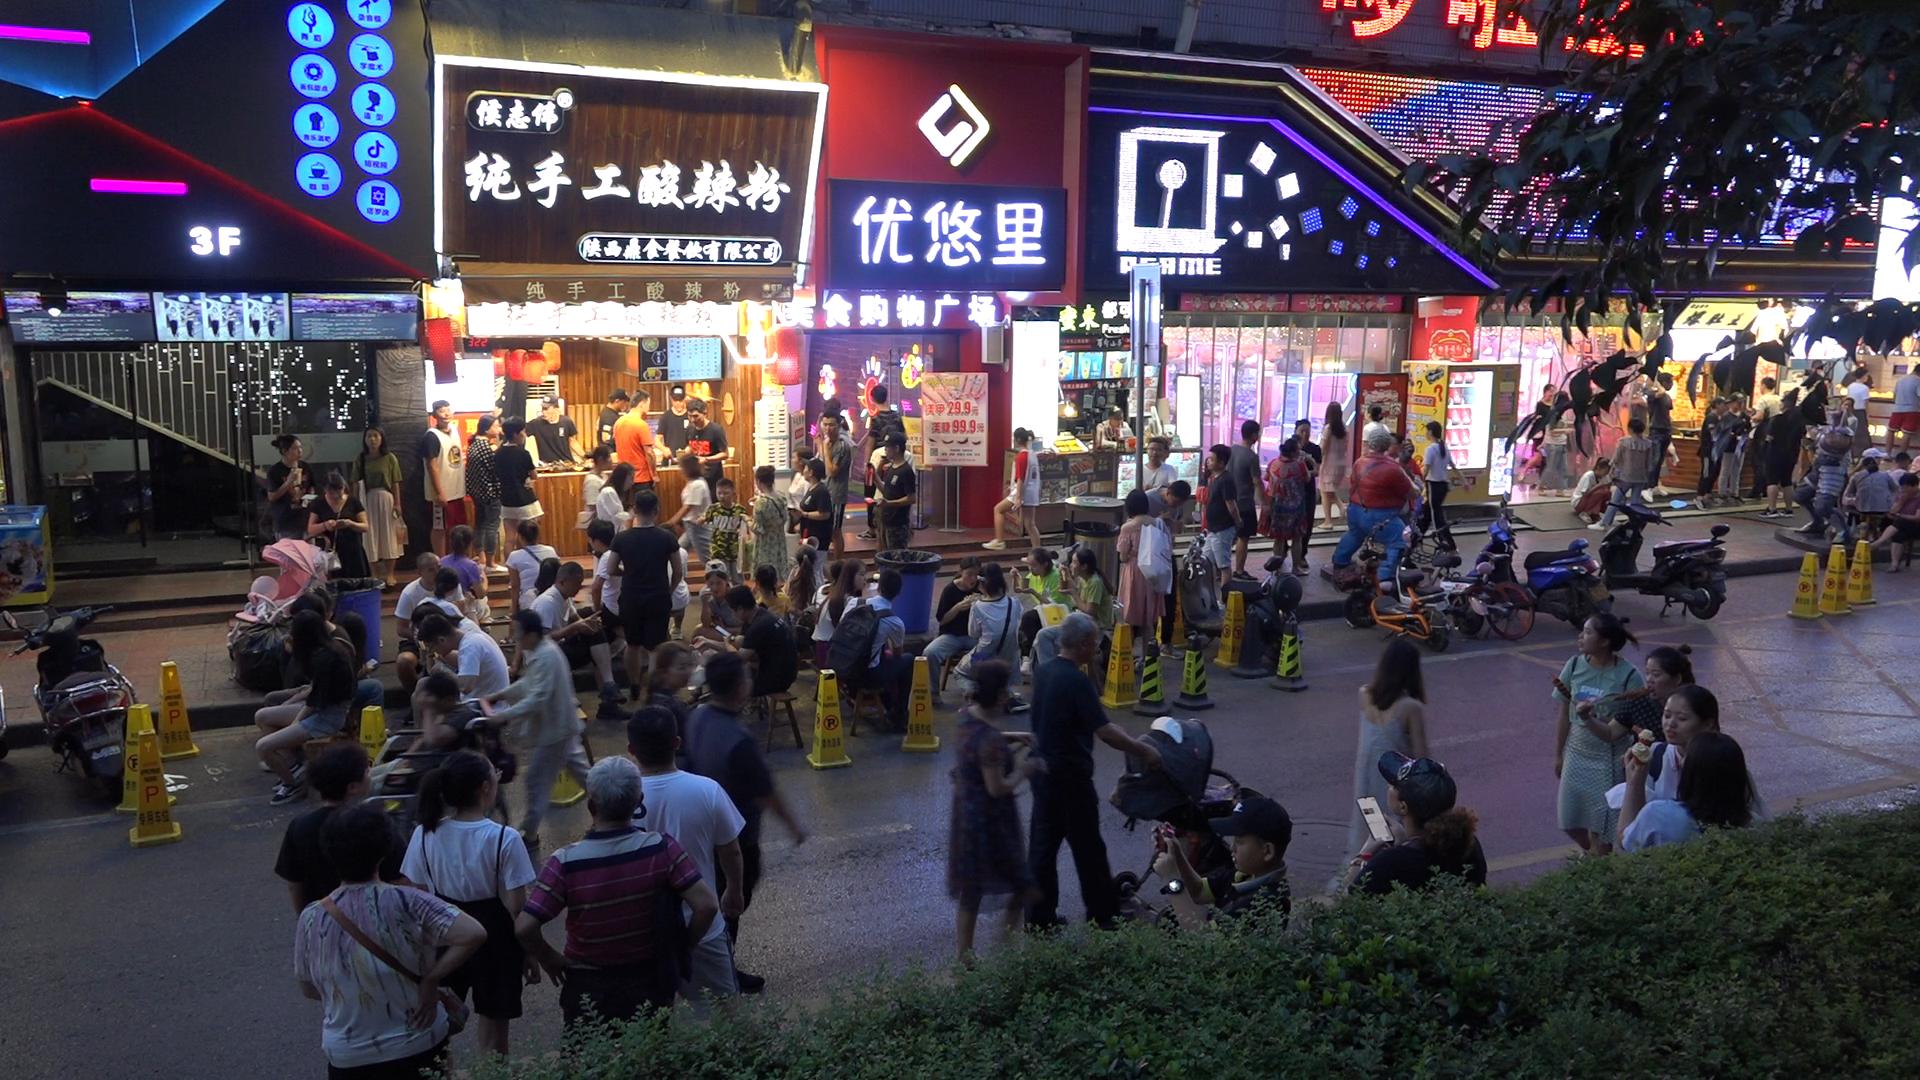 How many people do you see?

102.